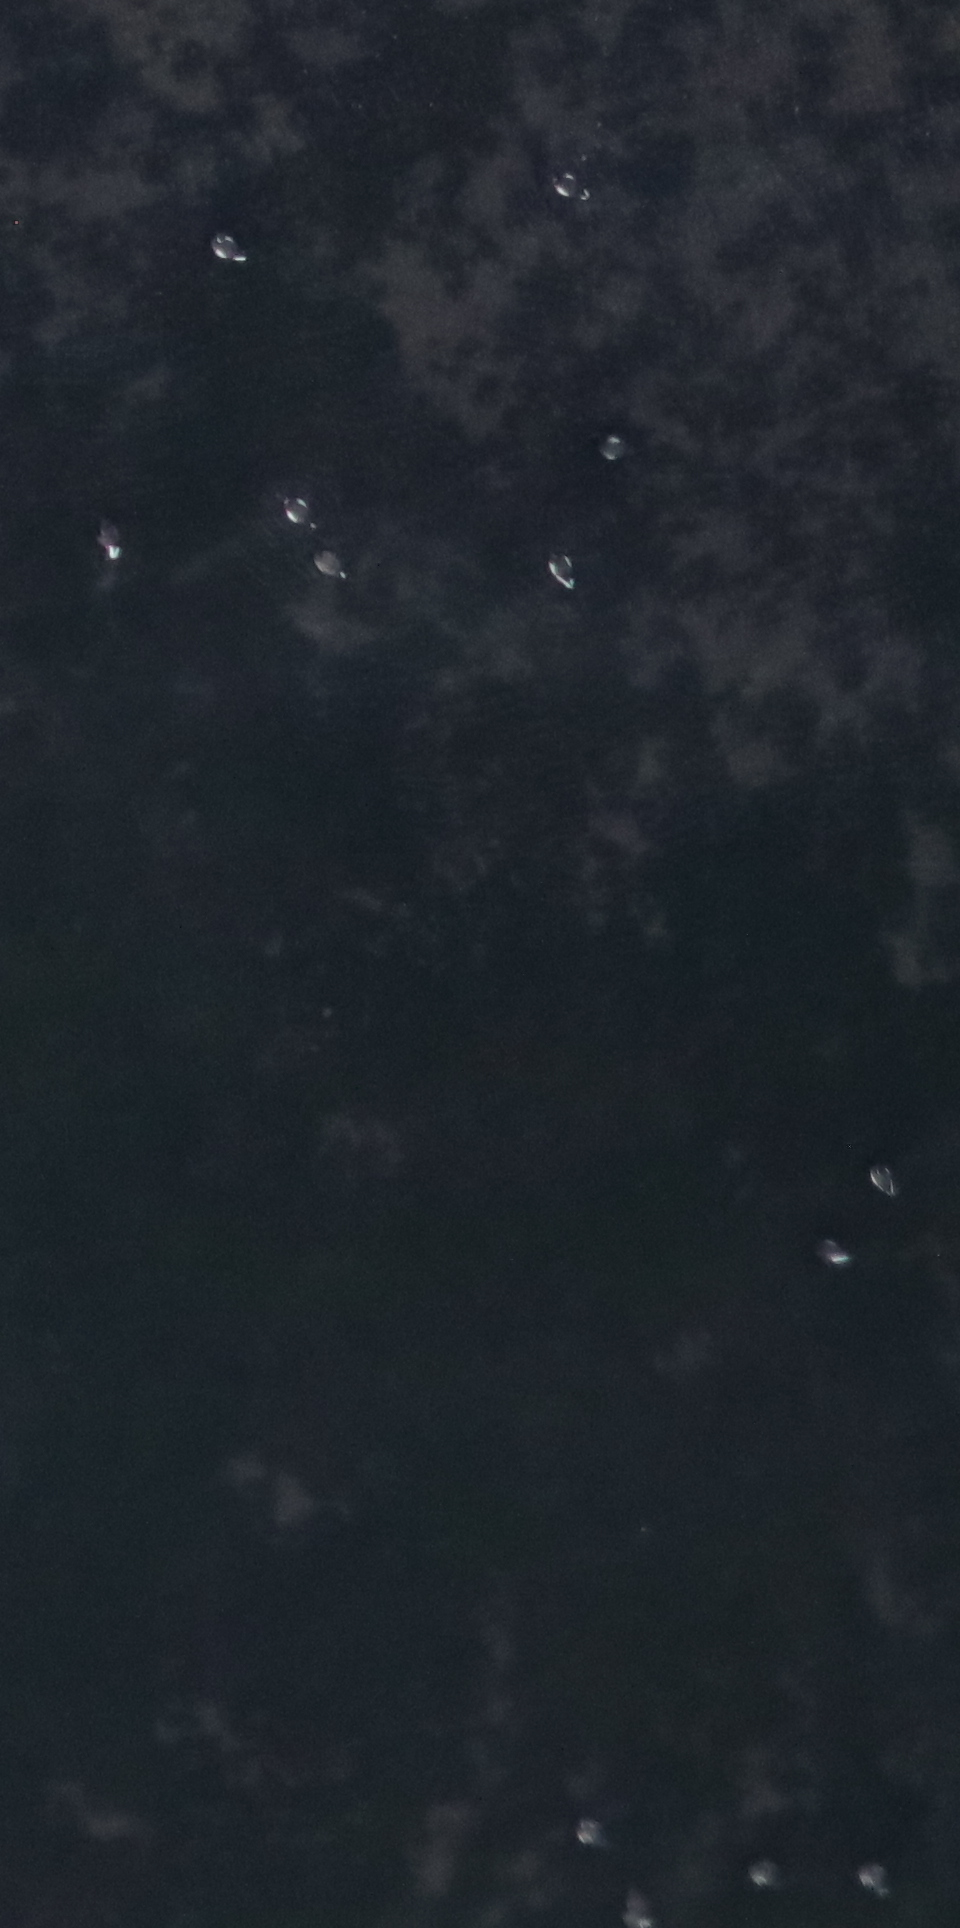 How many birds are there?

13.